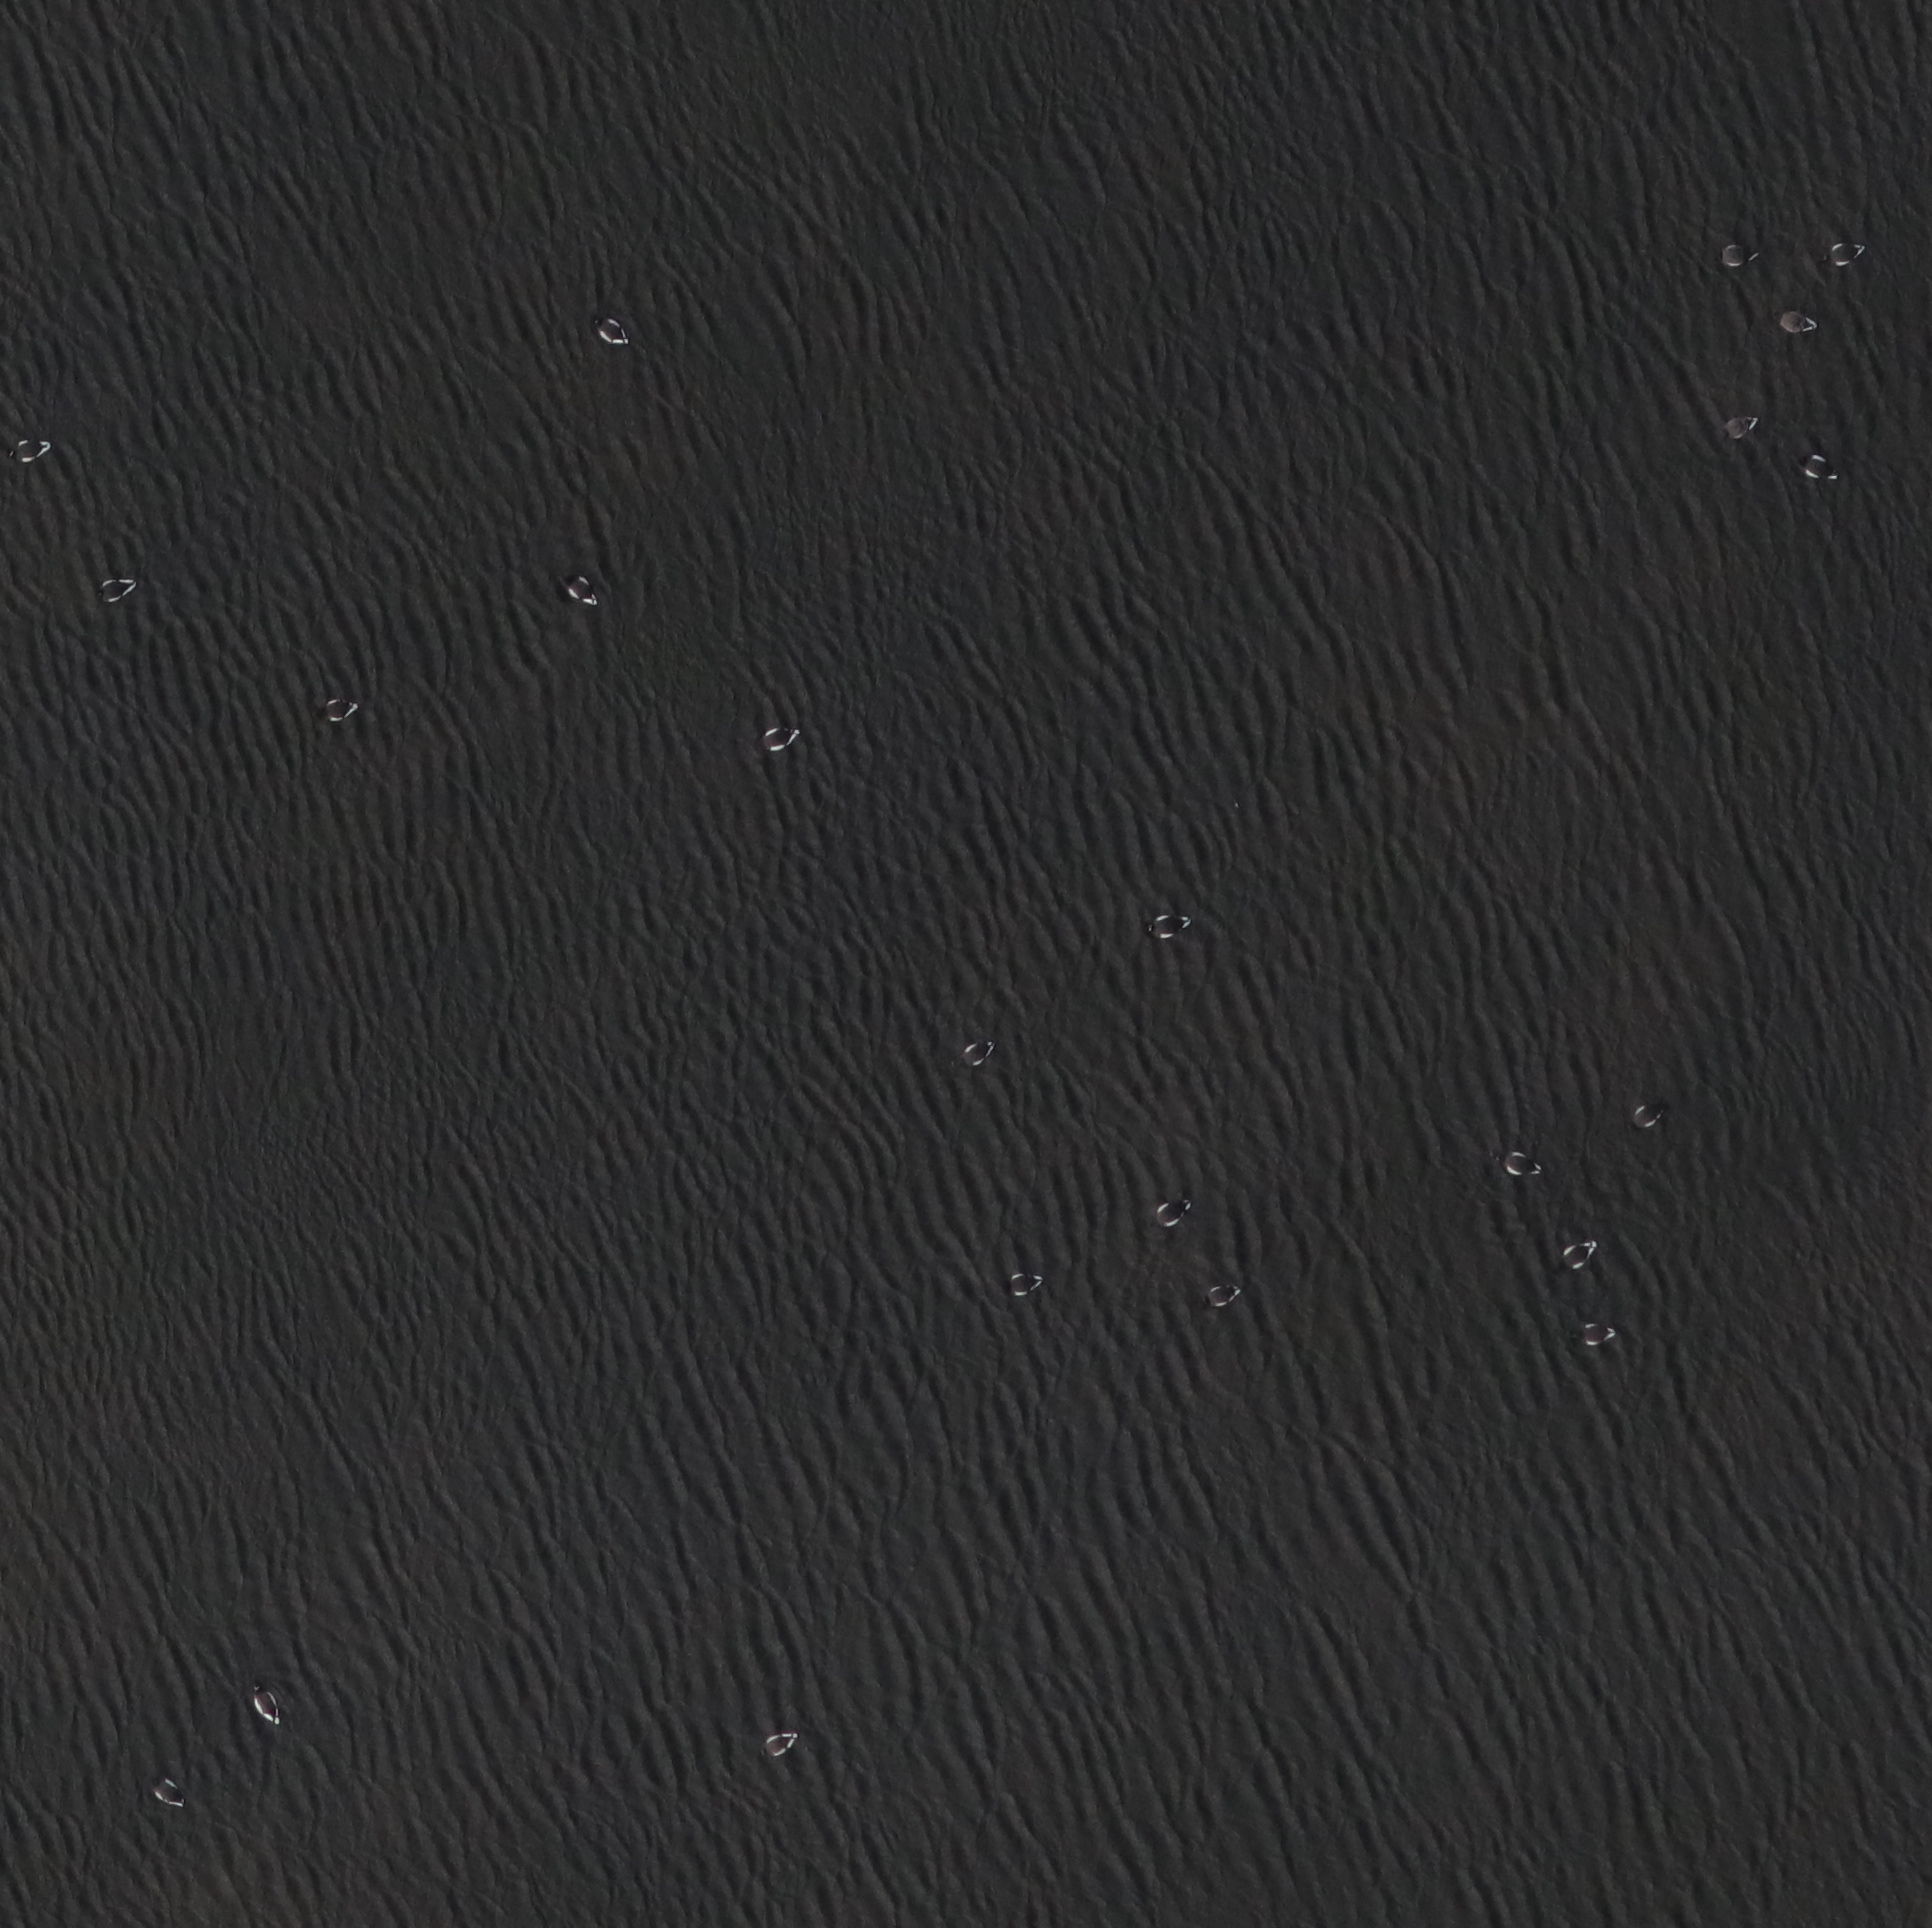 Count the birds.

23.